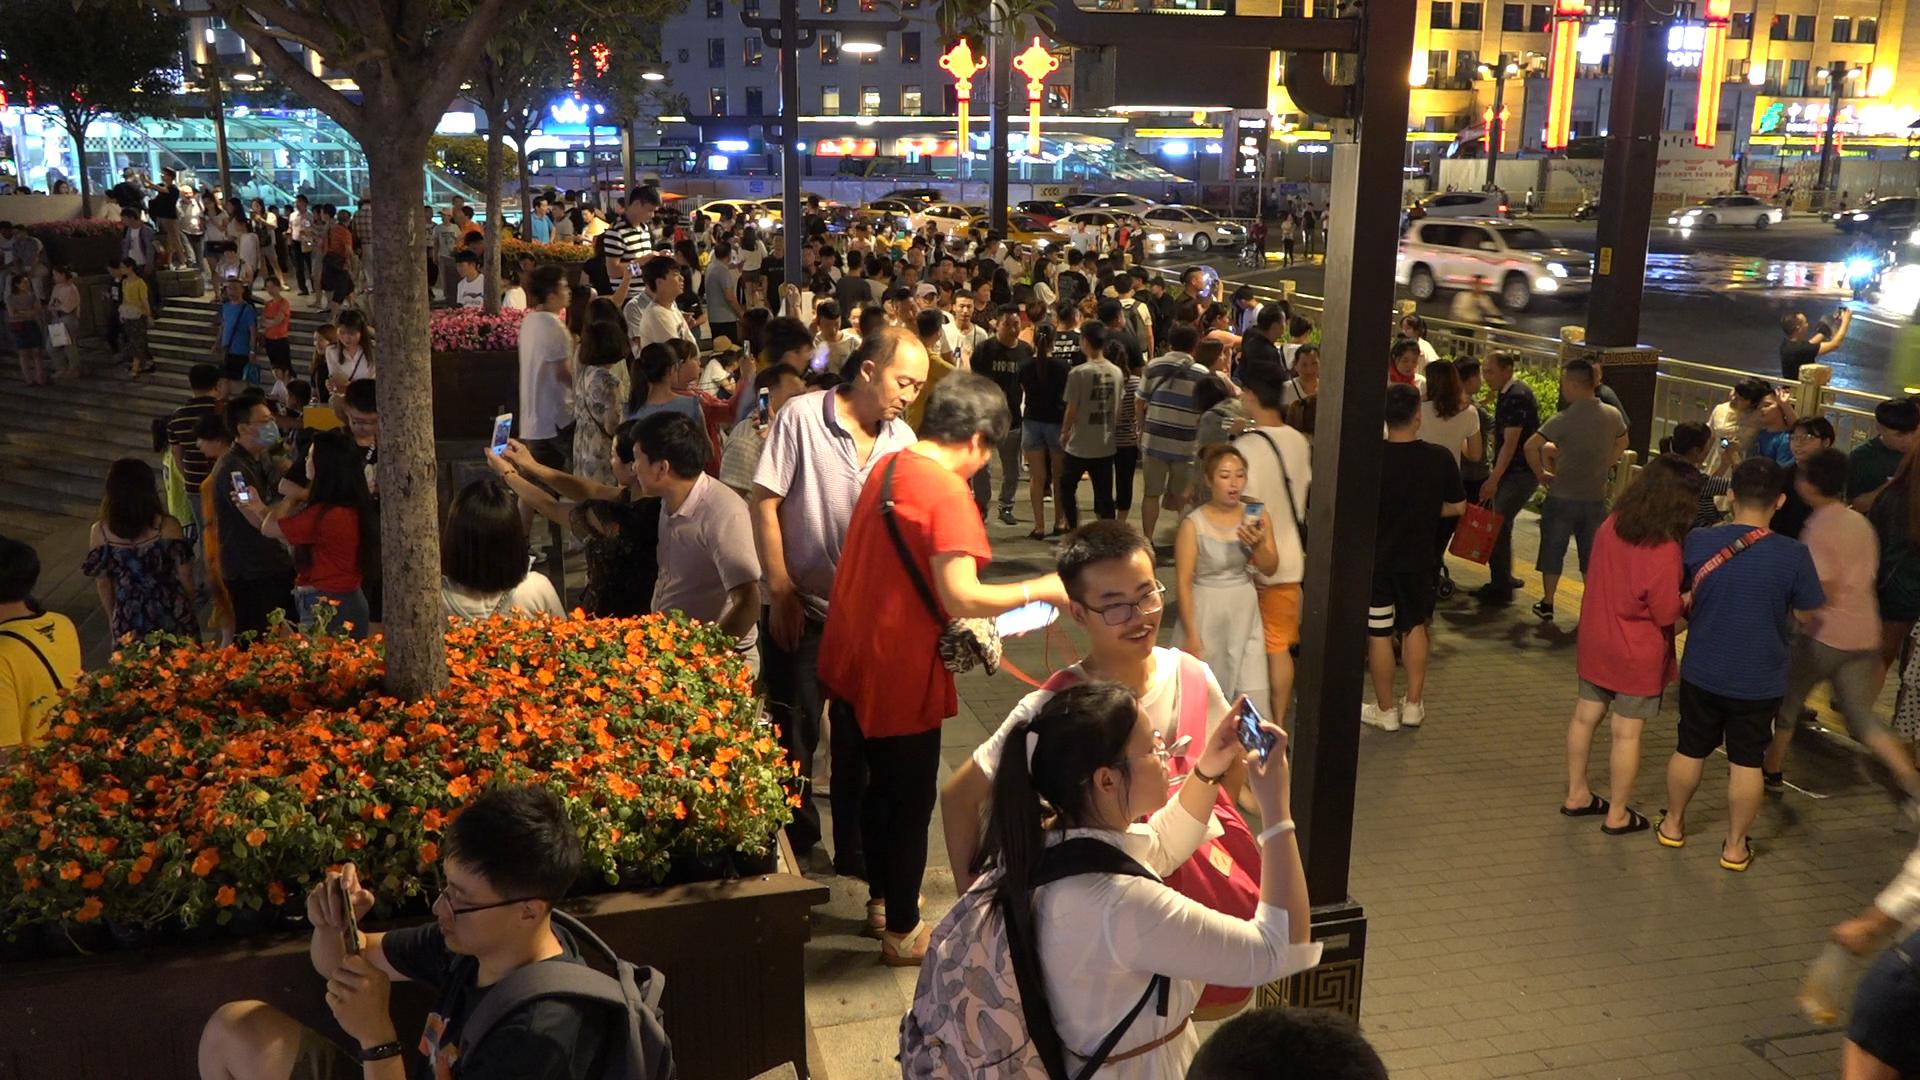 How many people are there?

217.